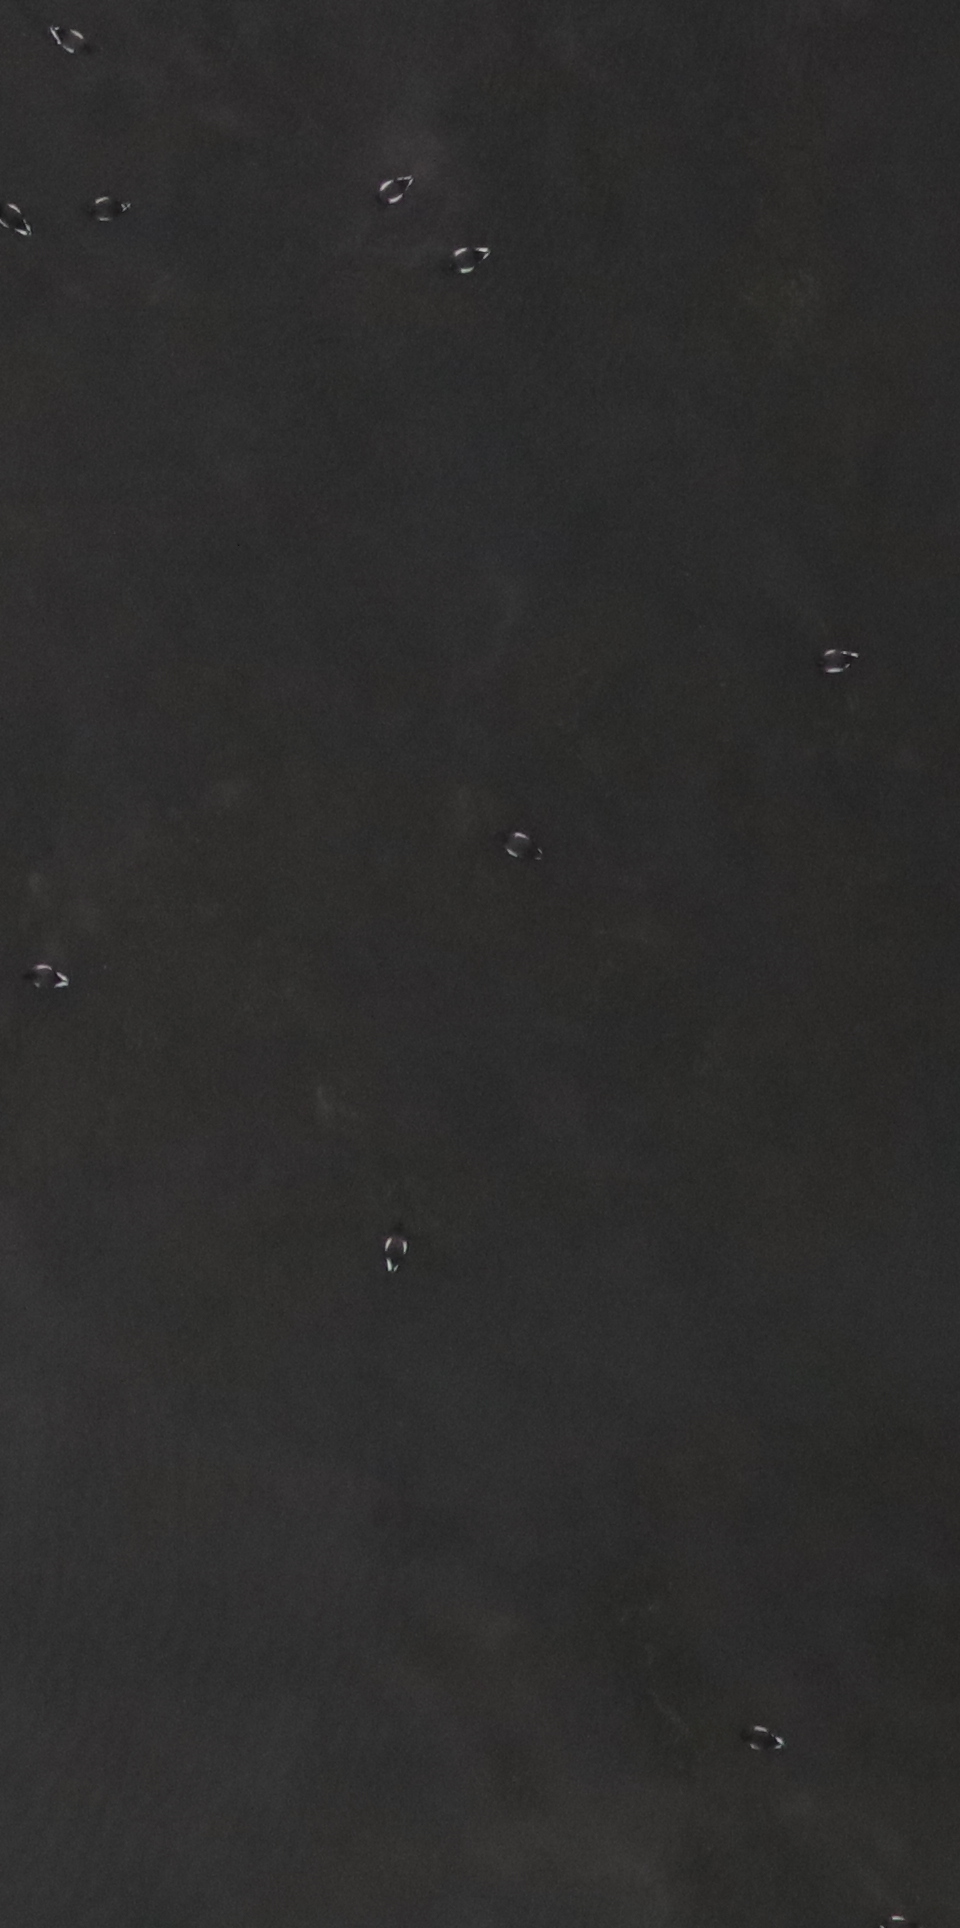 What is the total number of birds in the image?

10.